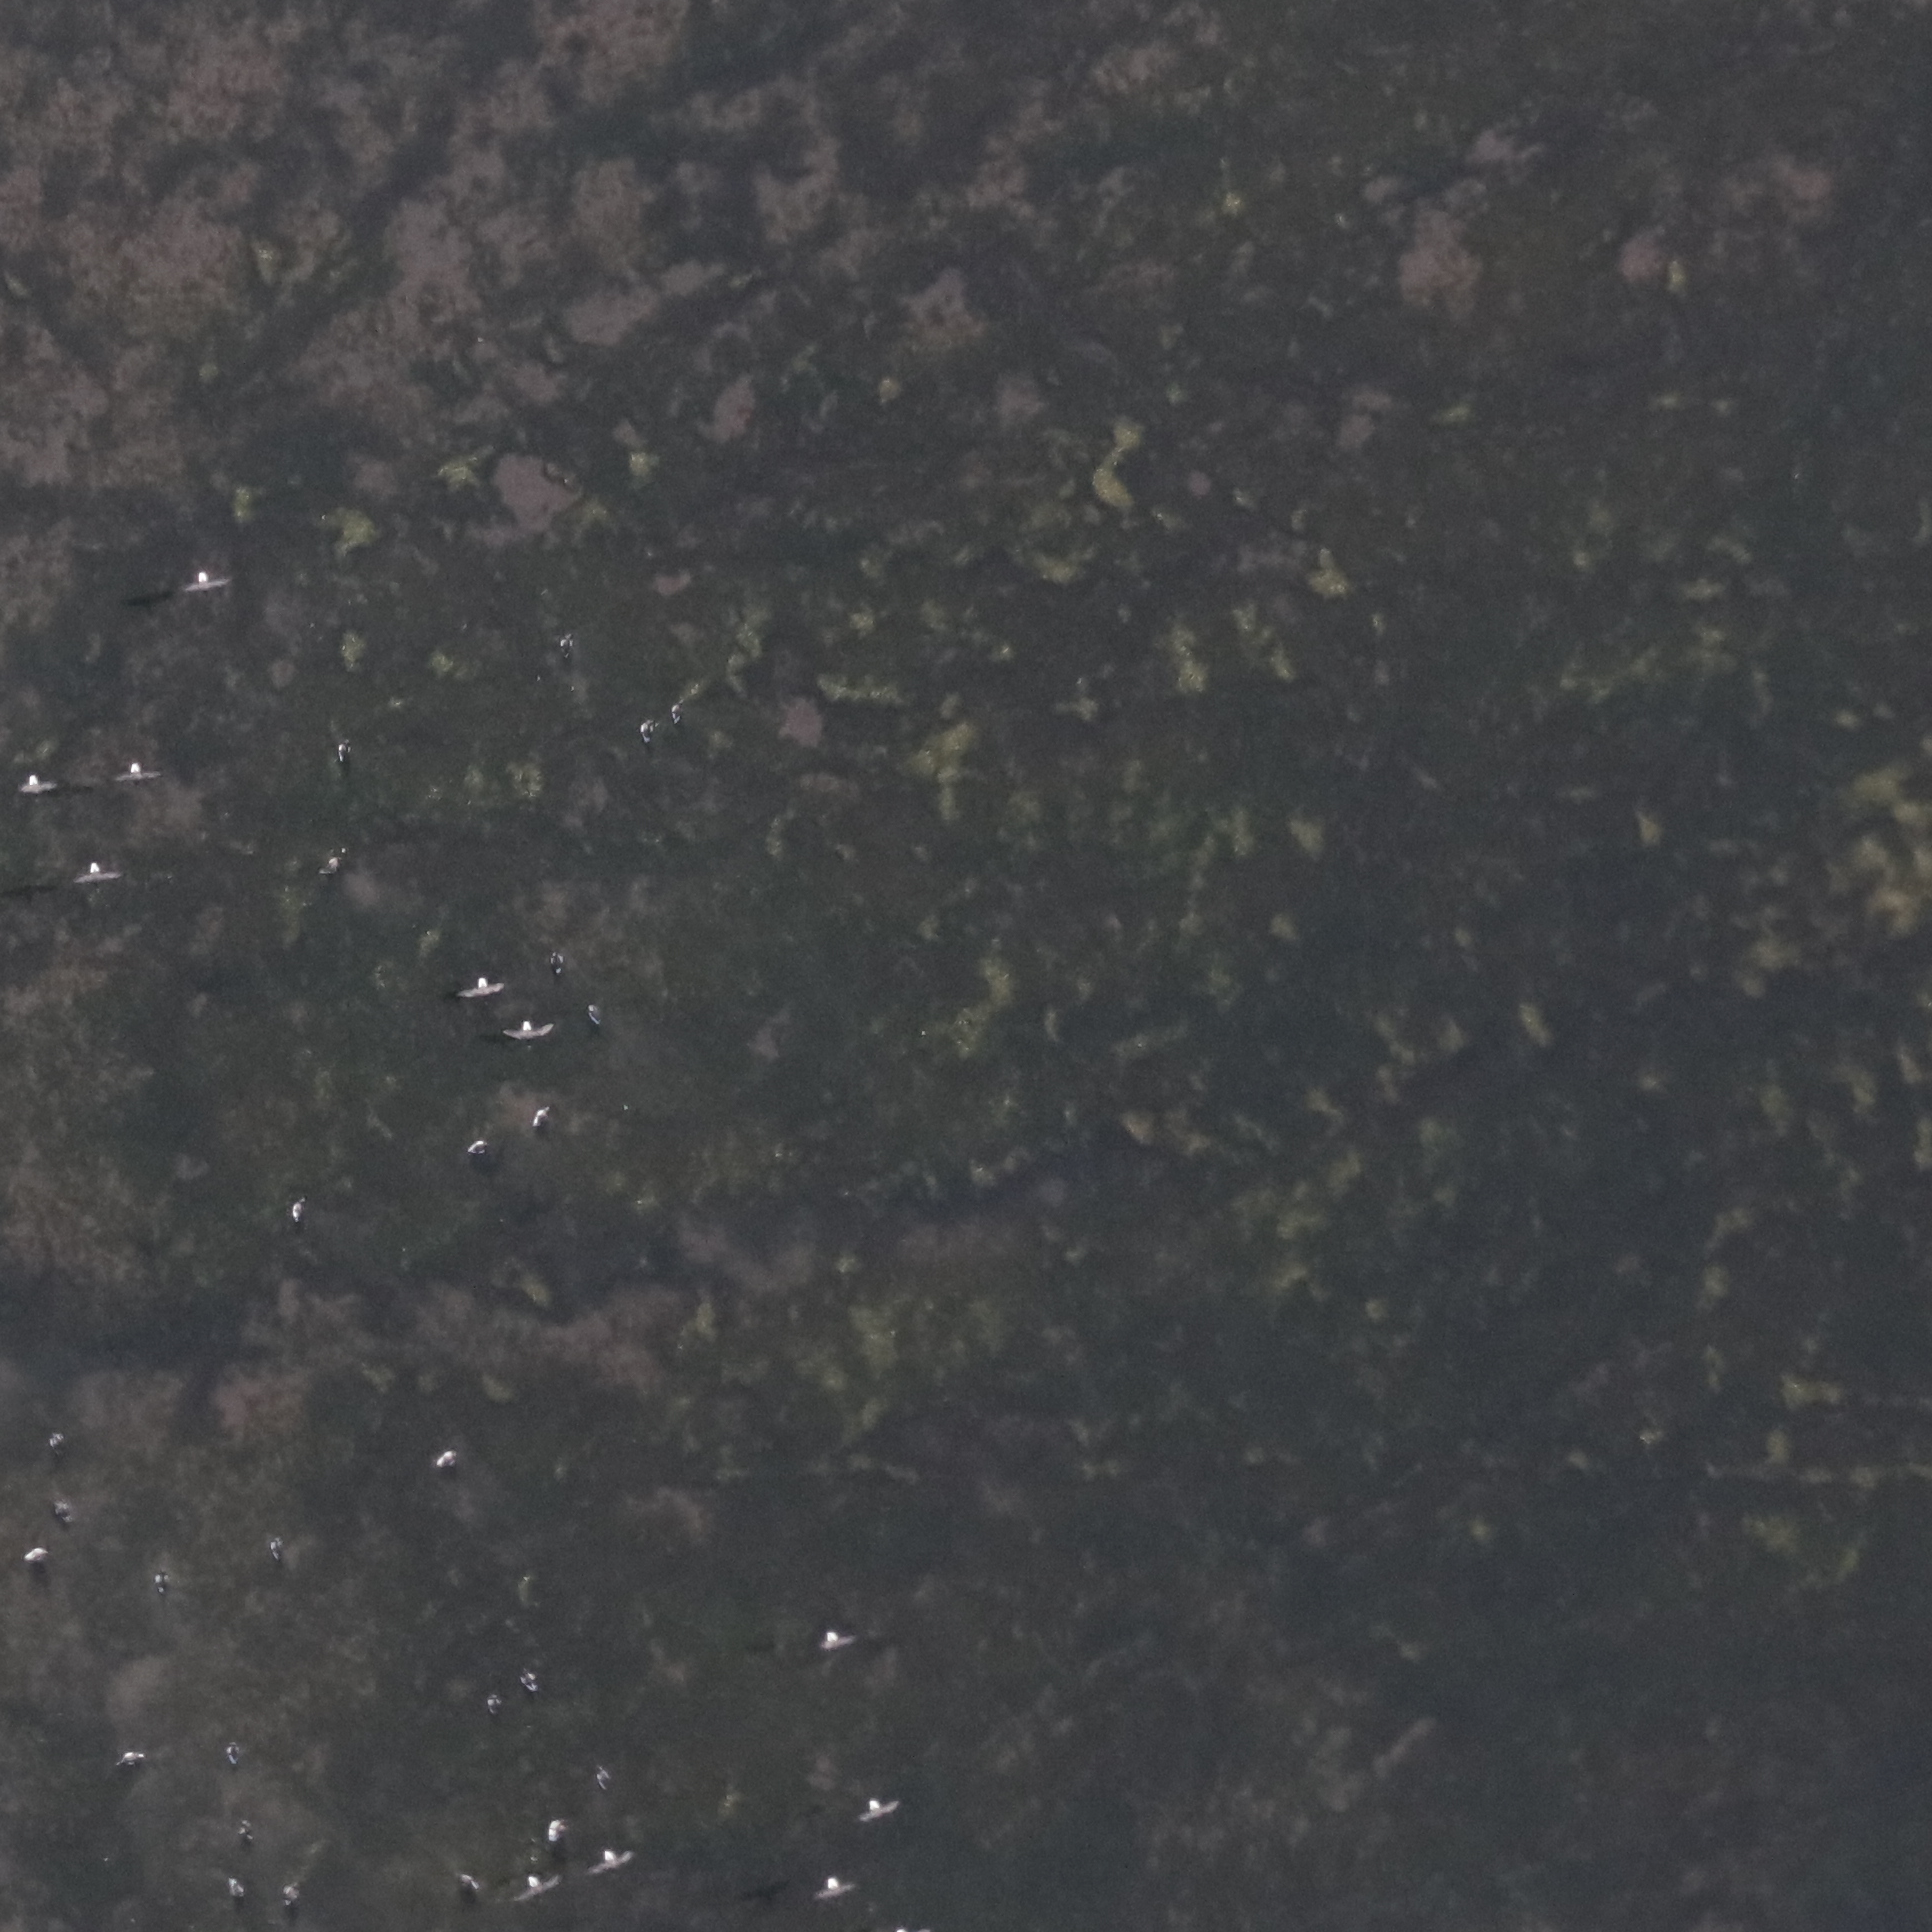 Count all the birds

37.